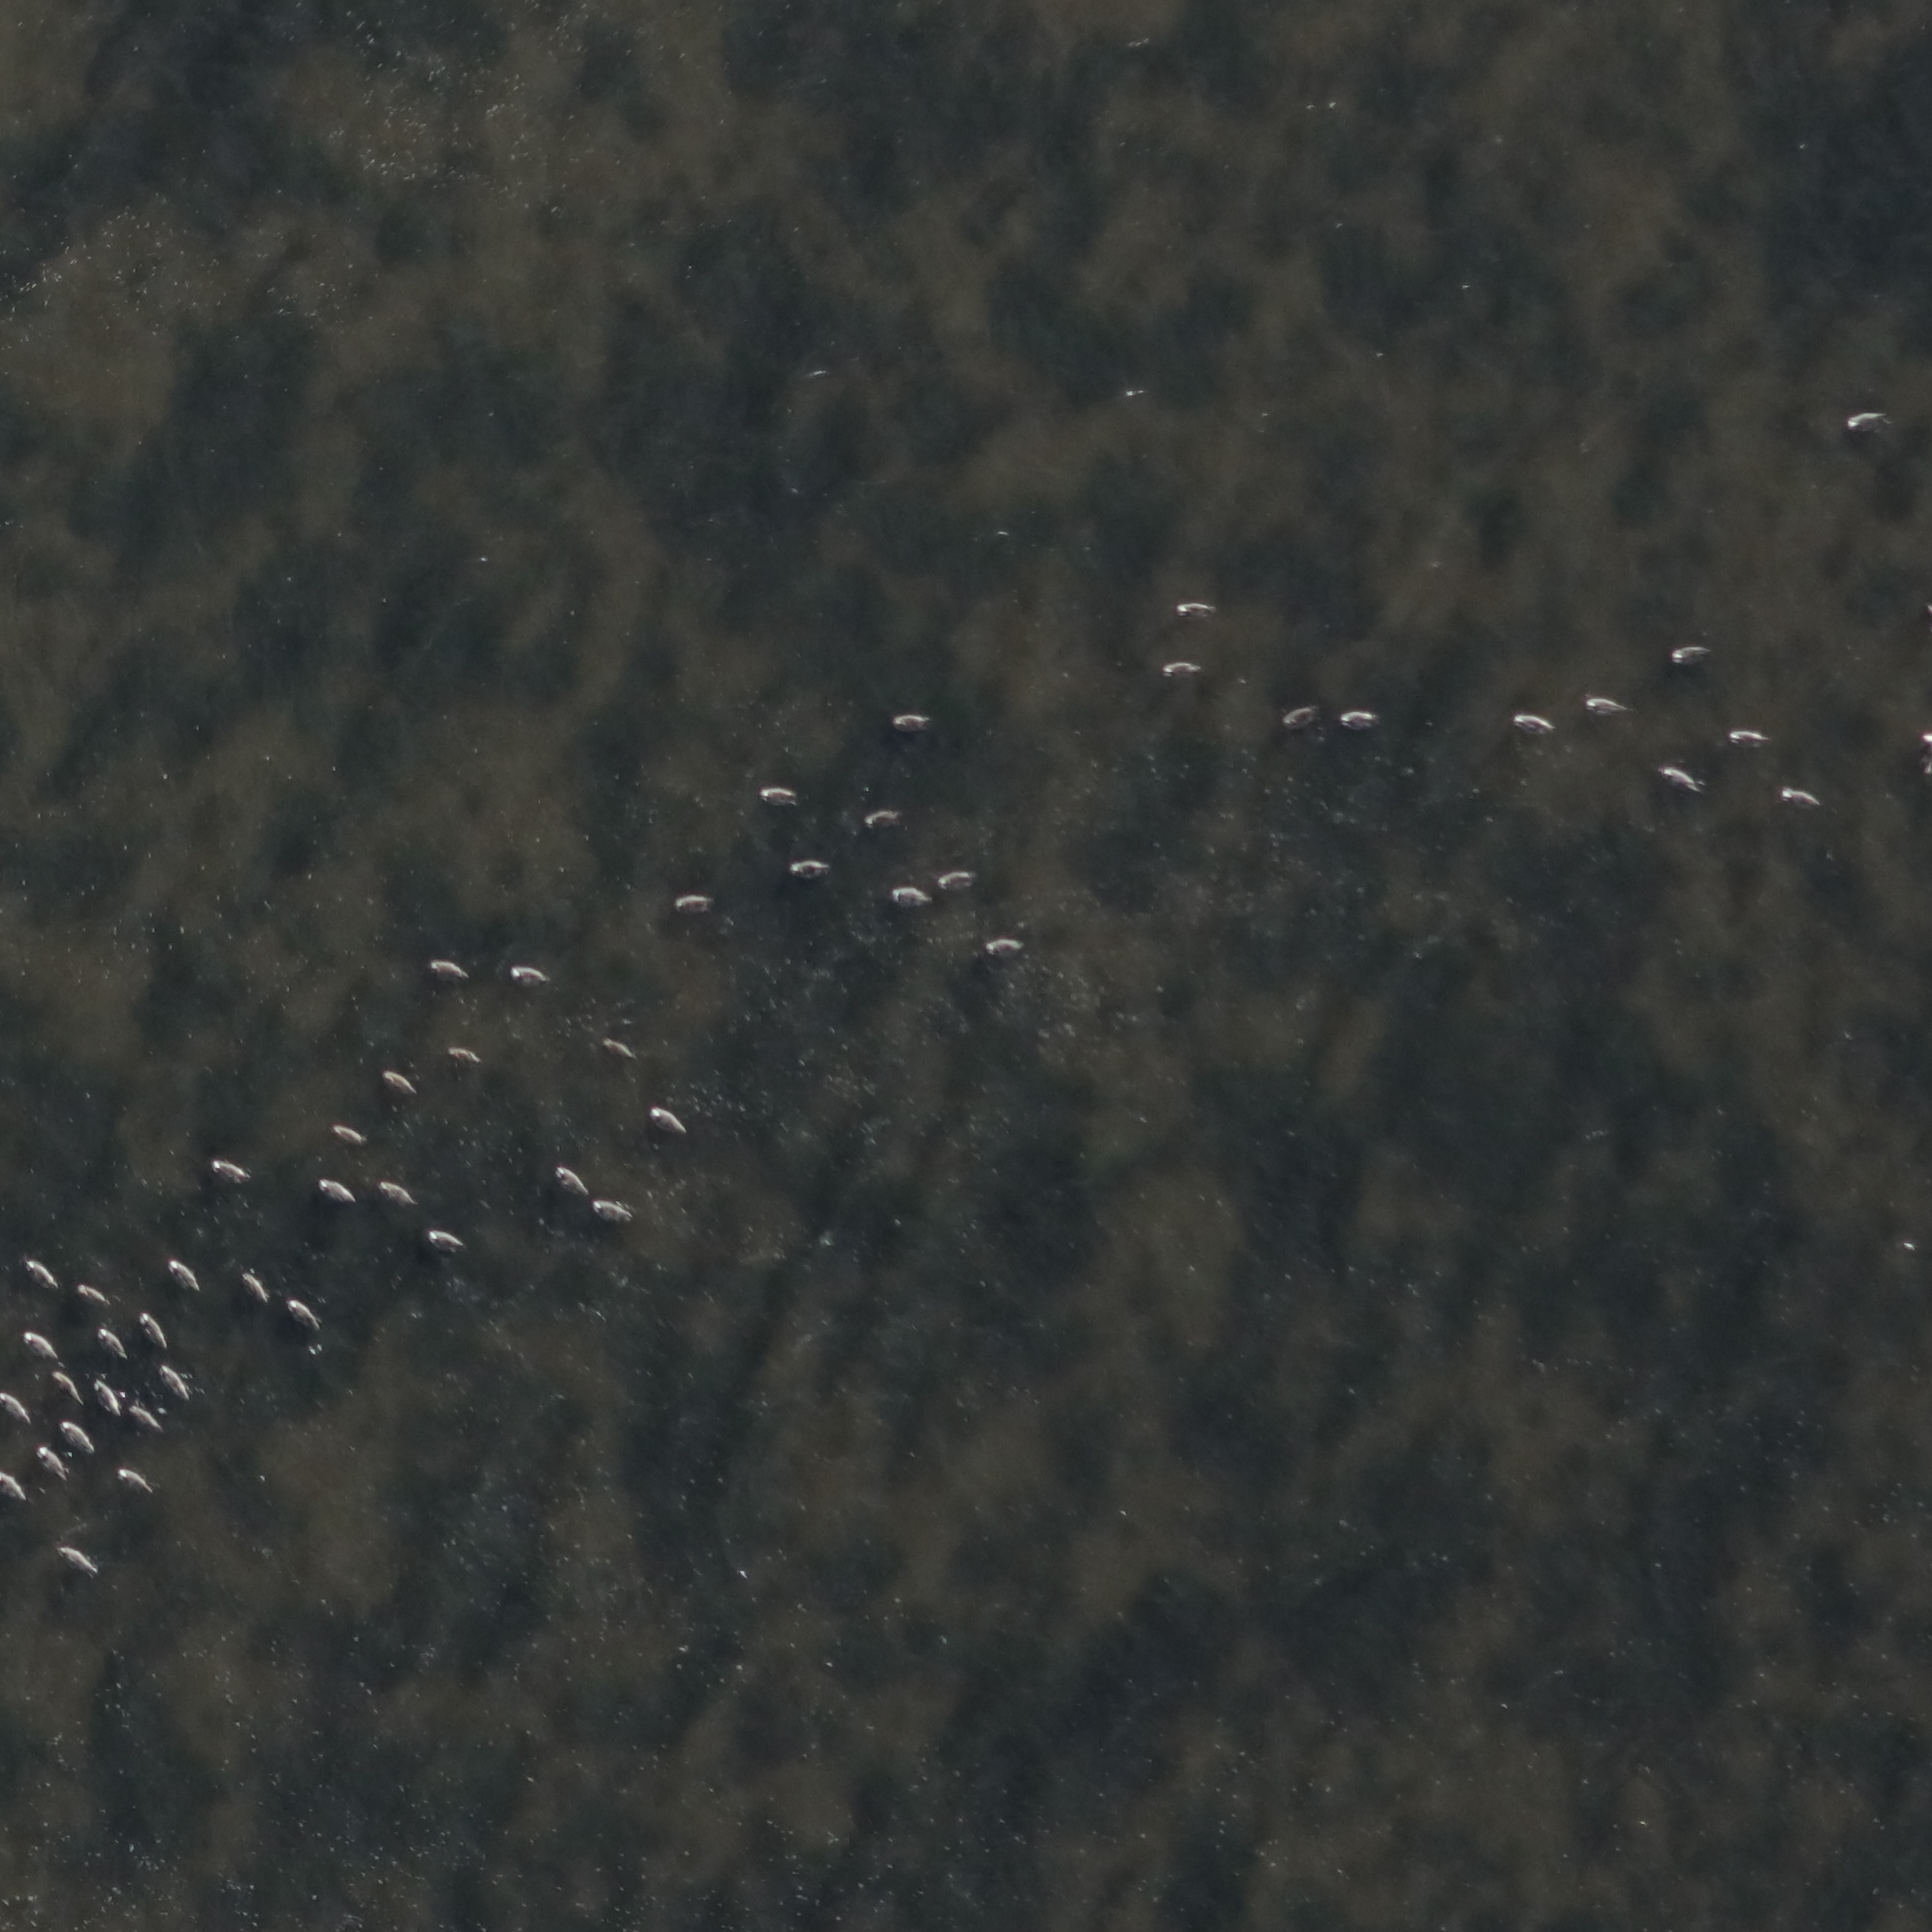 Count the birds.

51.